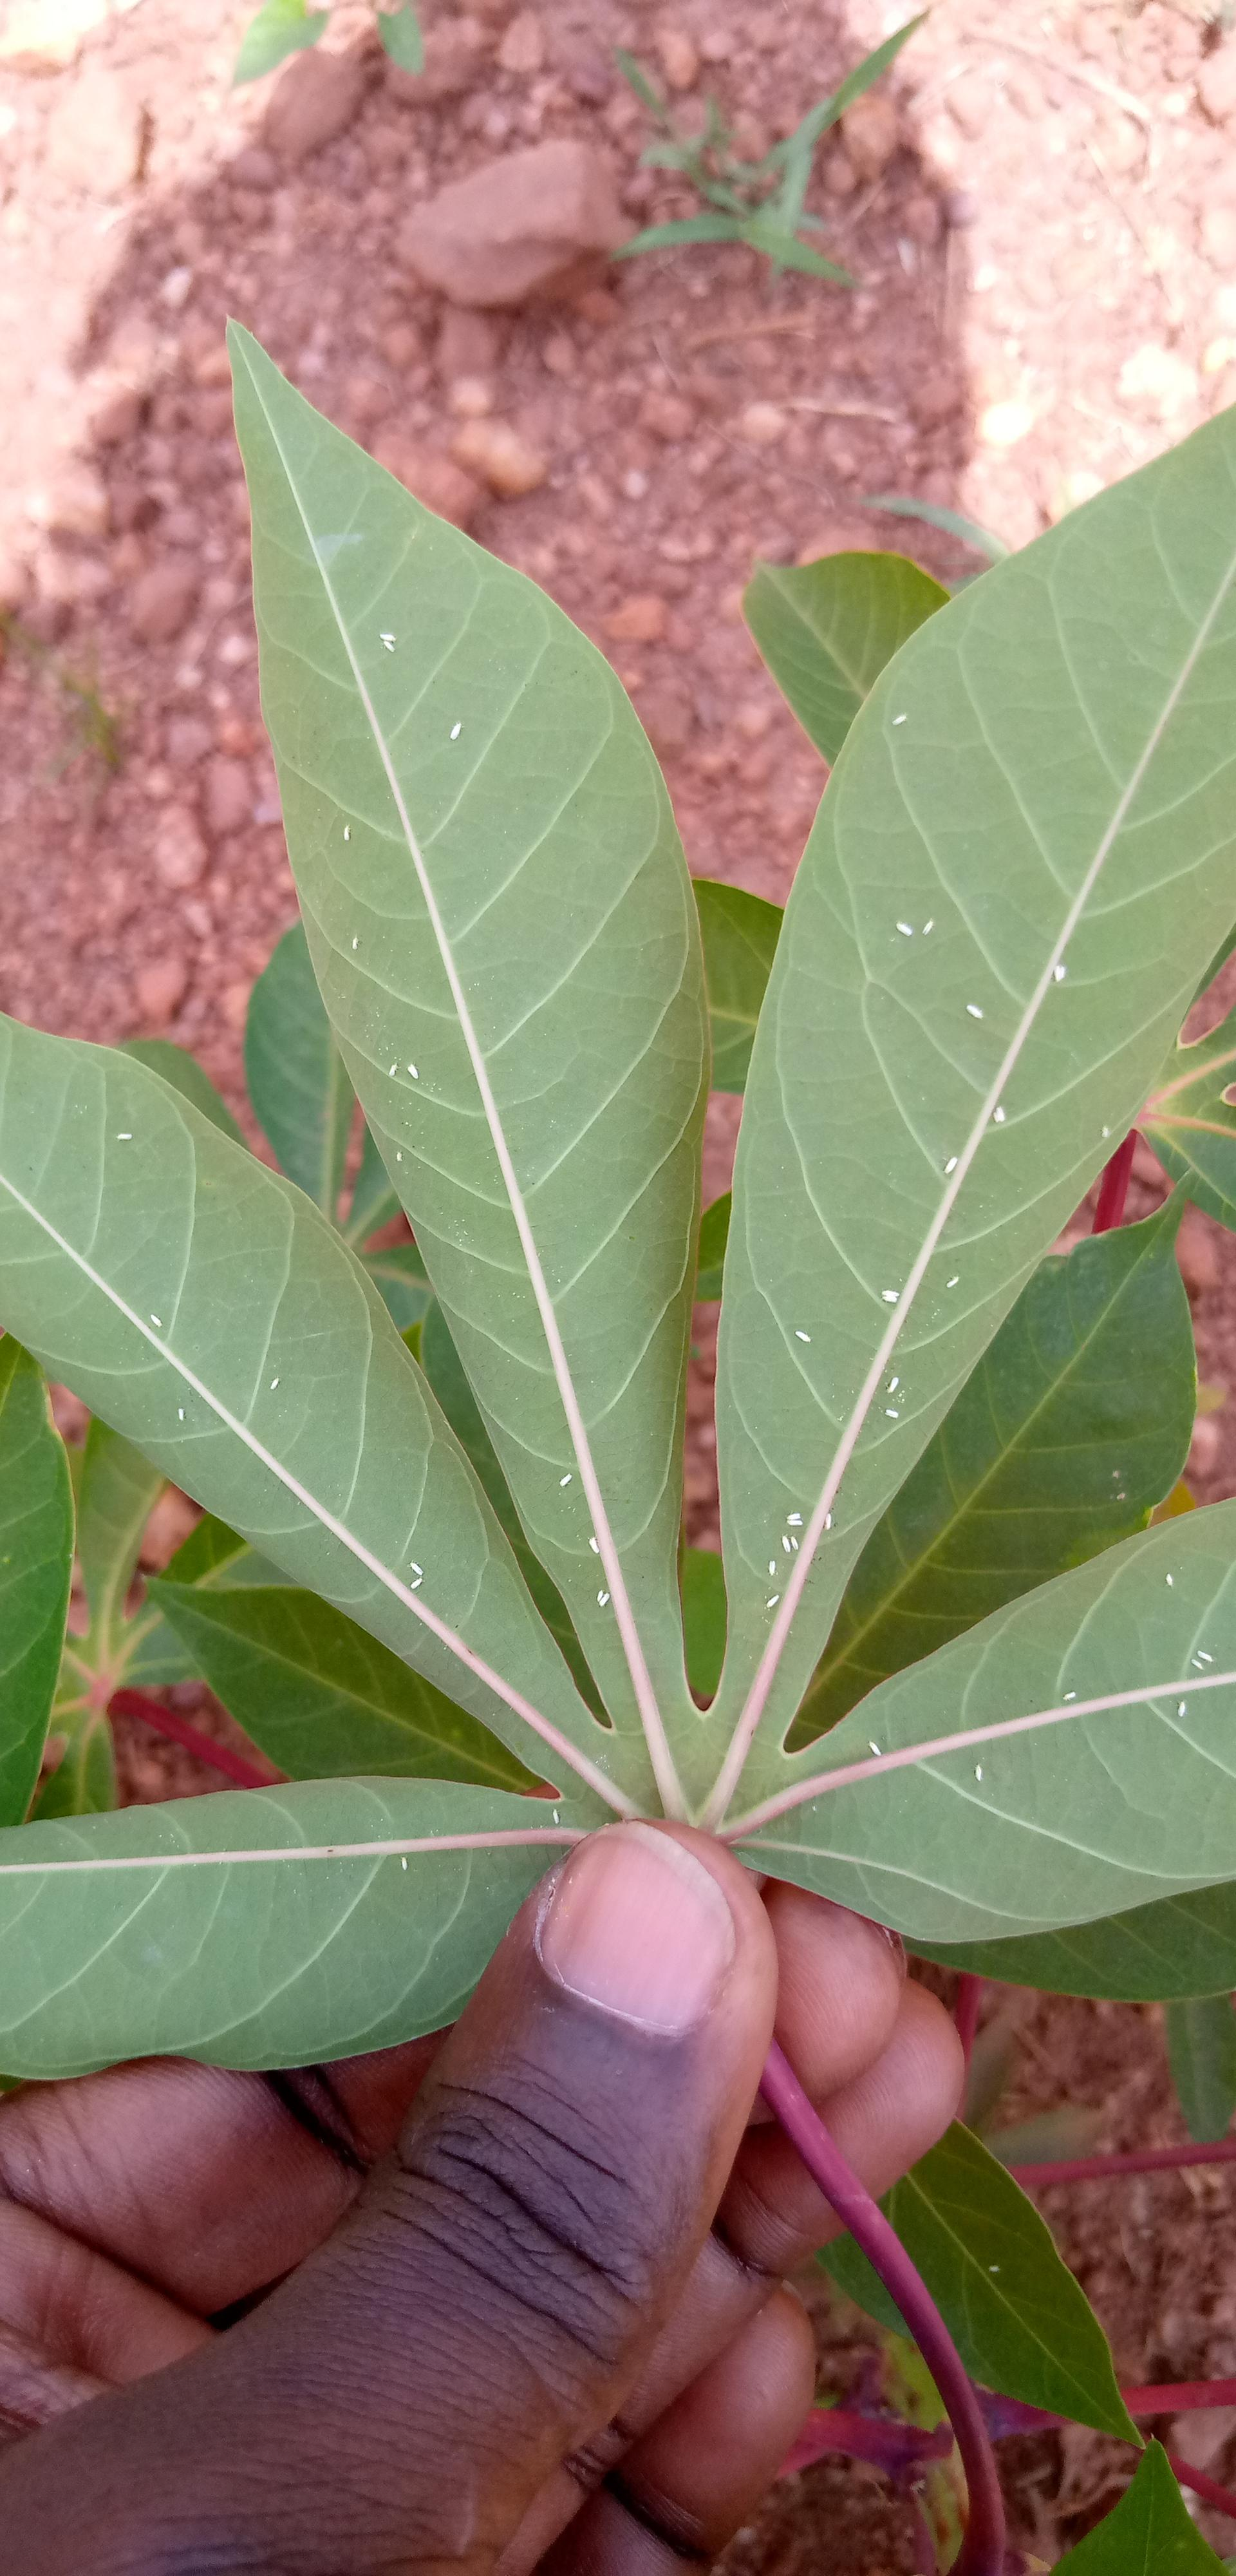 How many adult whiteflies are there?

52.